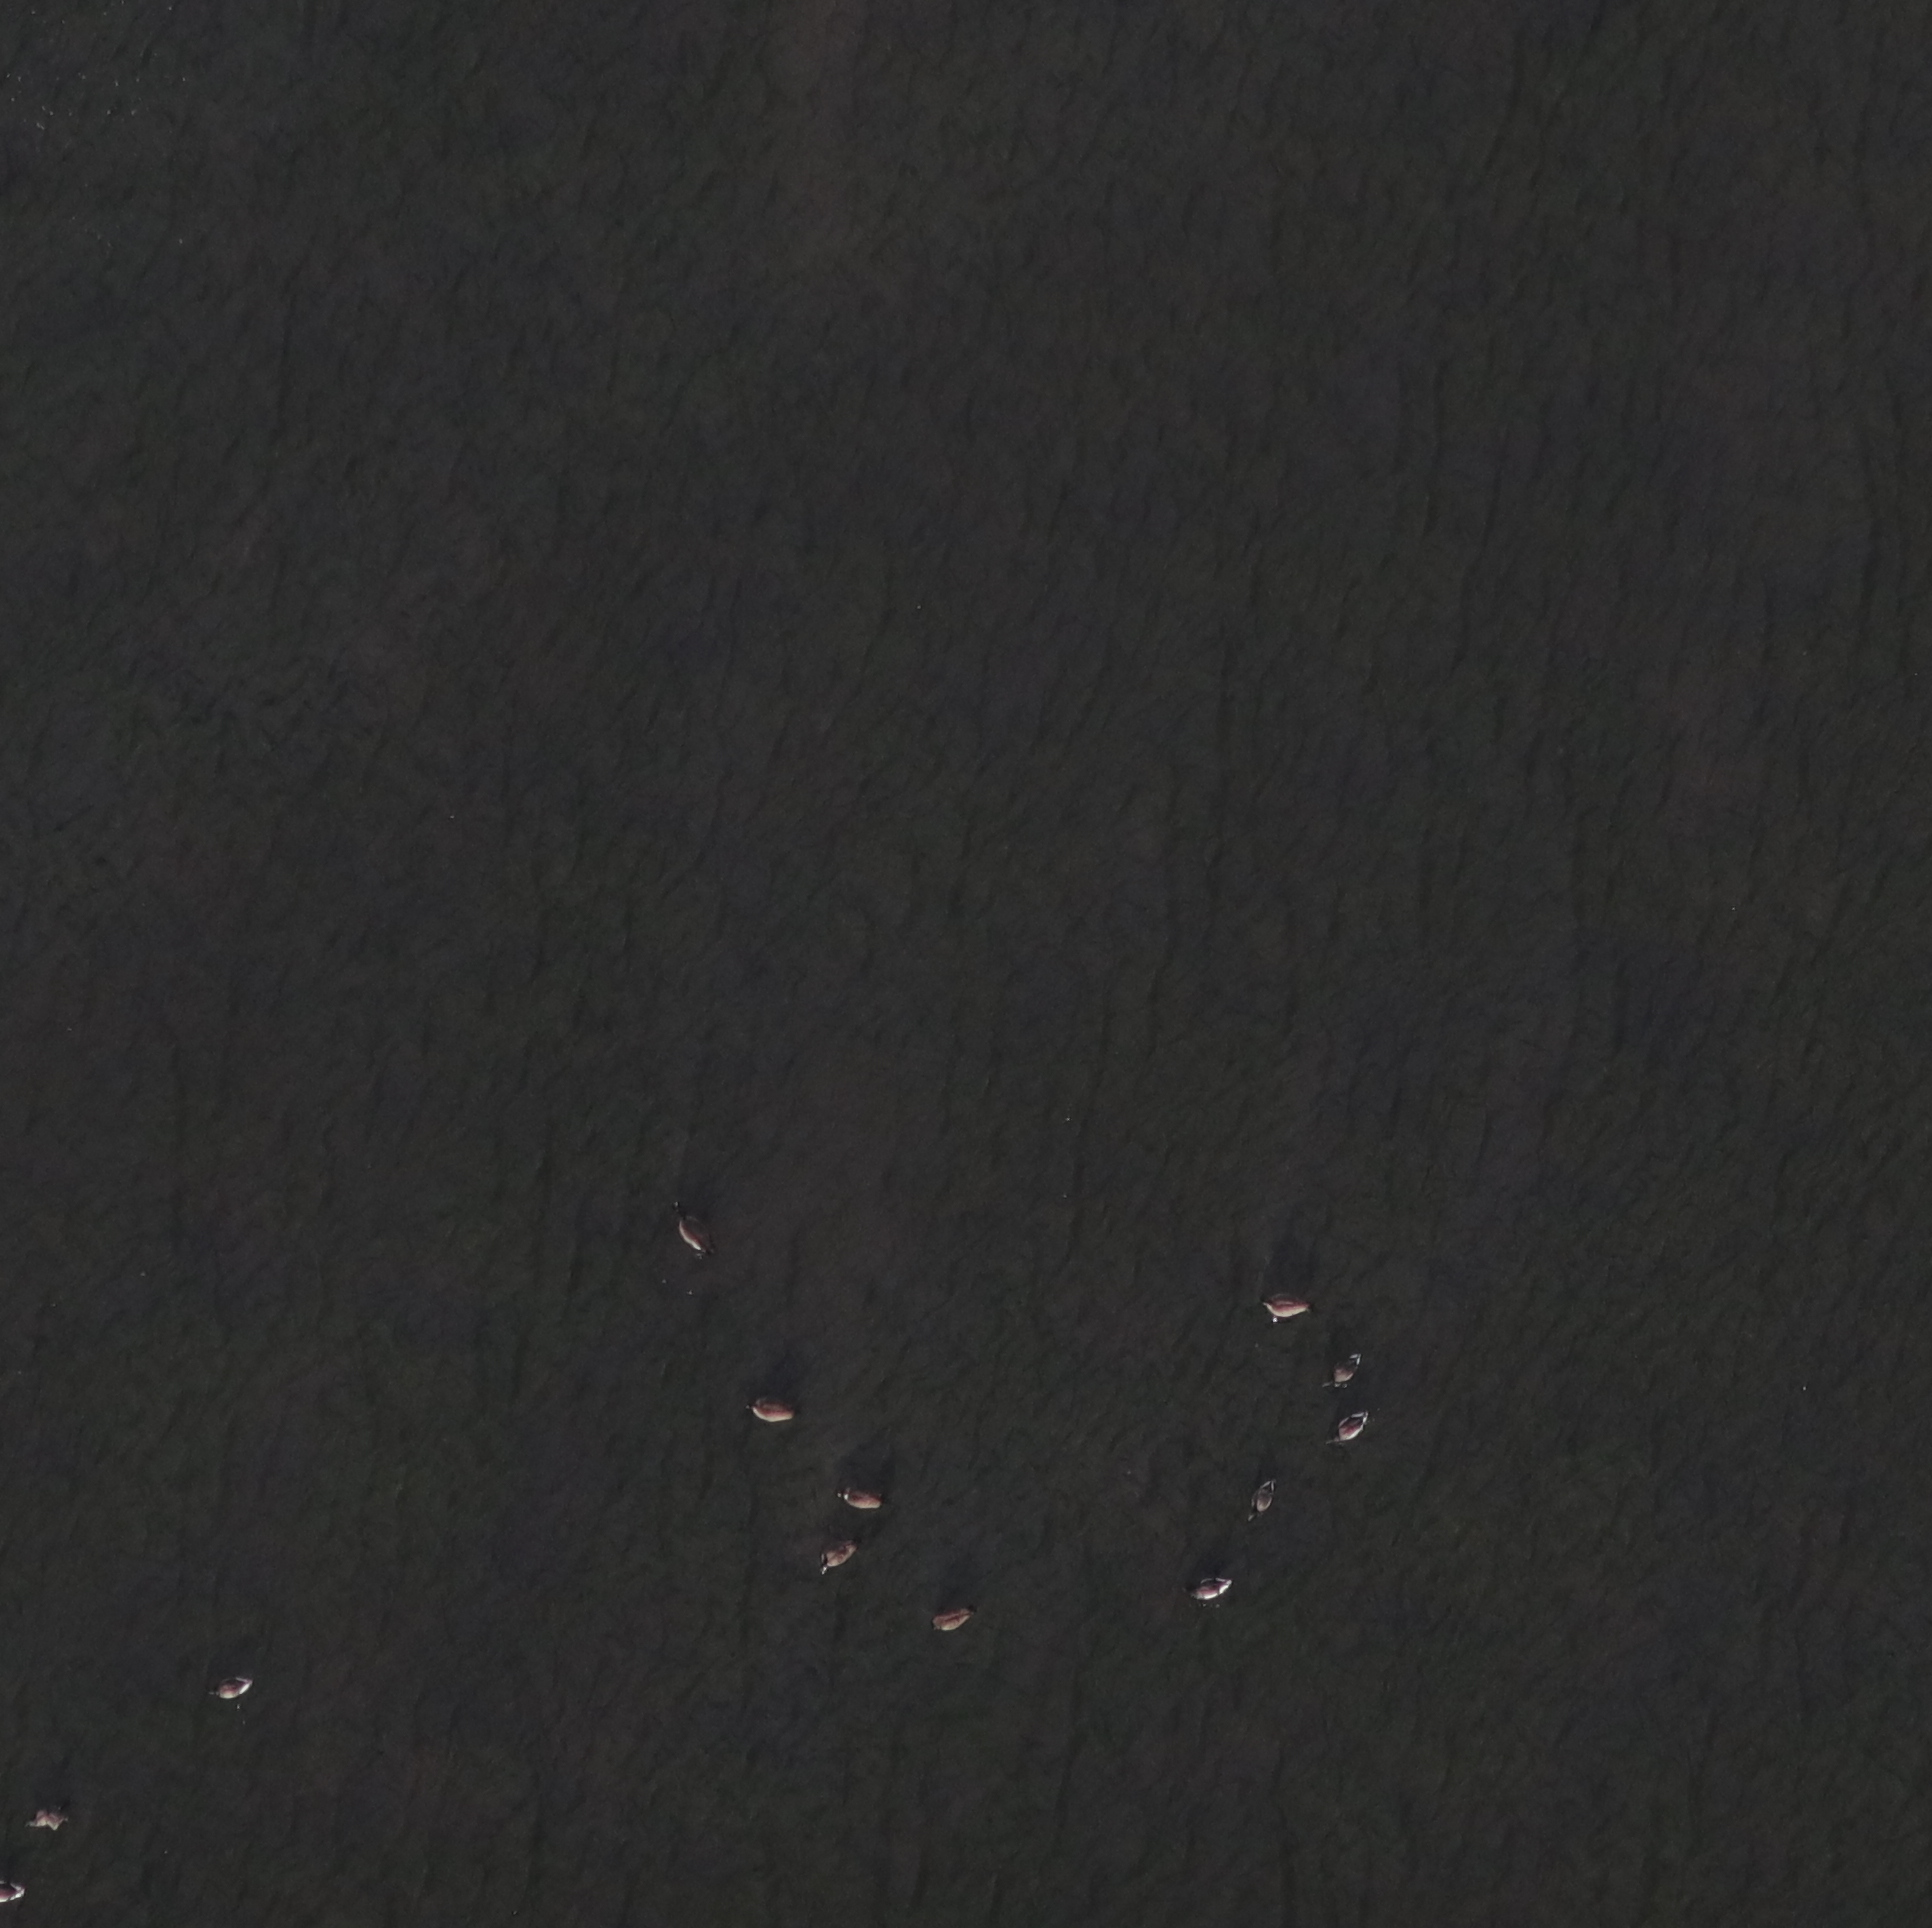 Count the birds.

13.